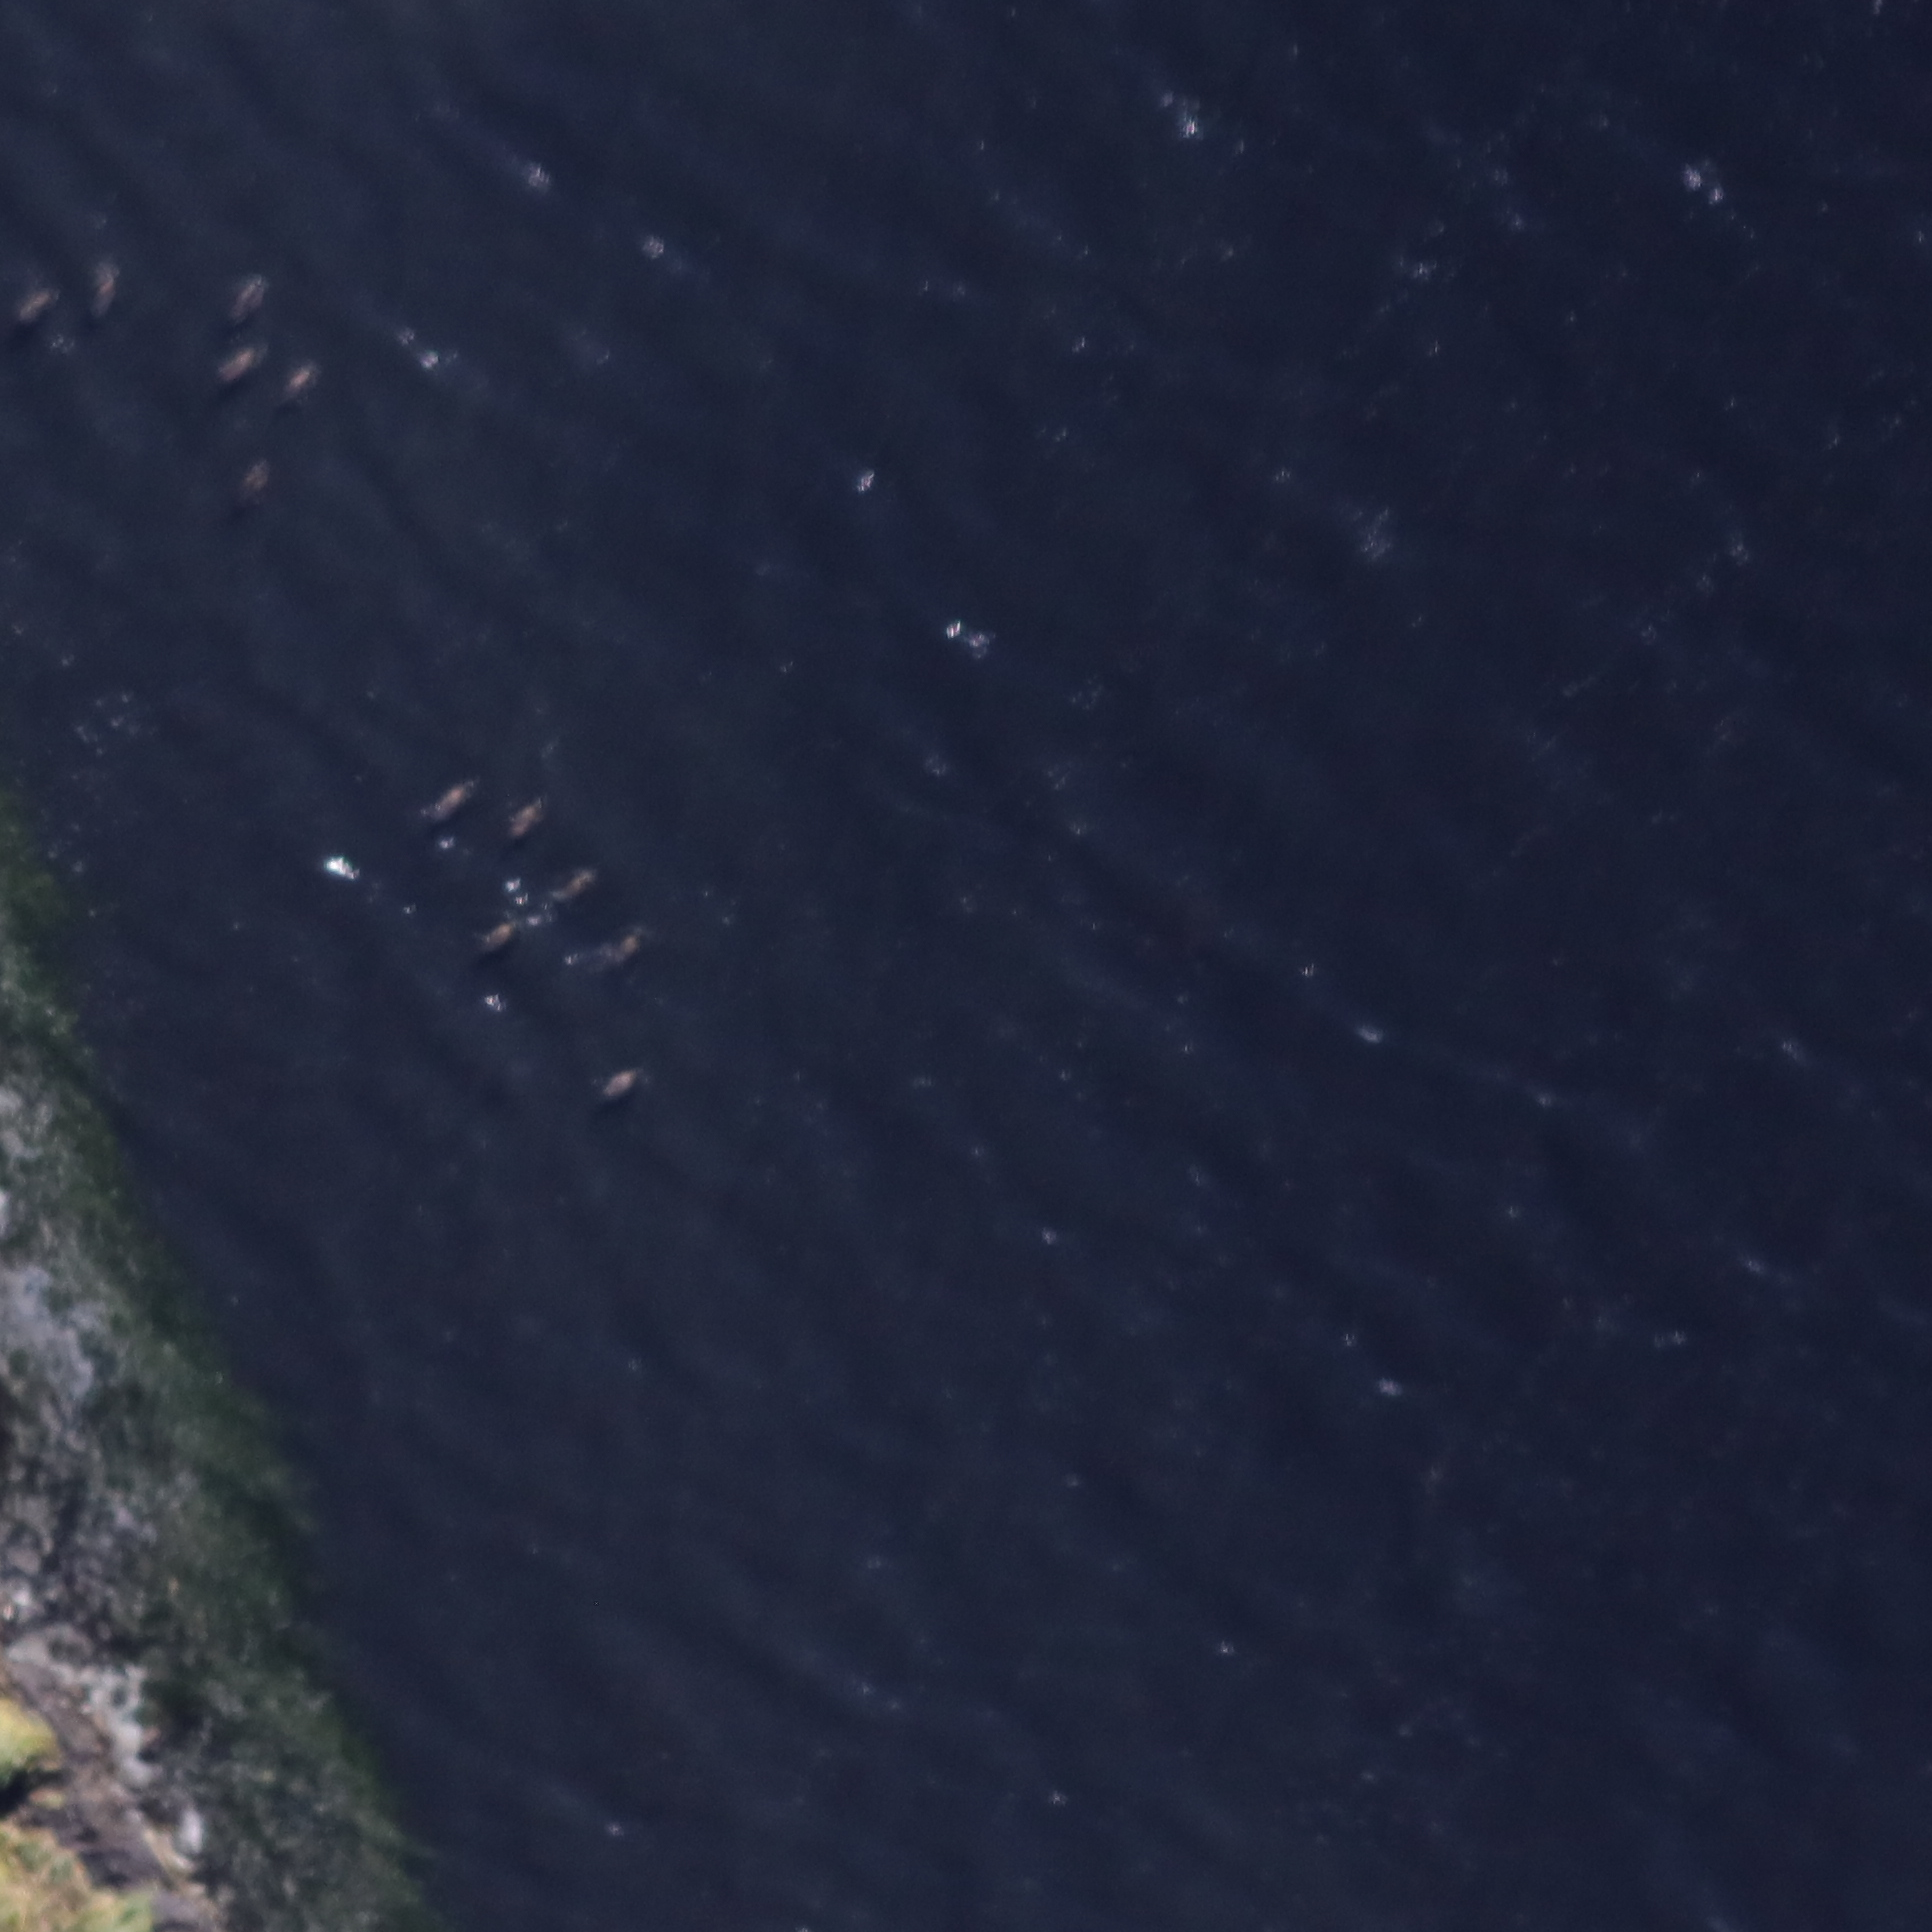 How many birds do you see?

12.